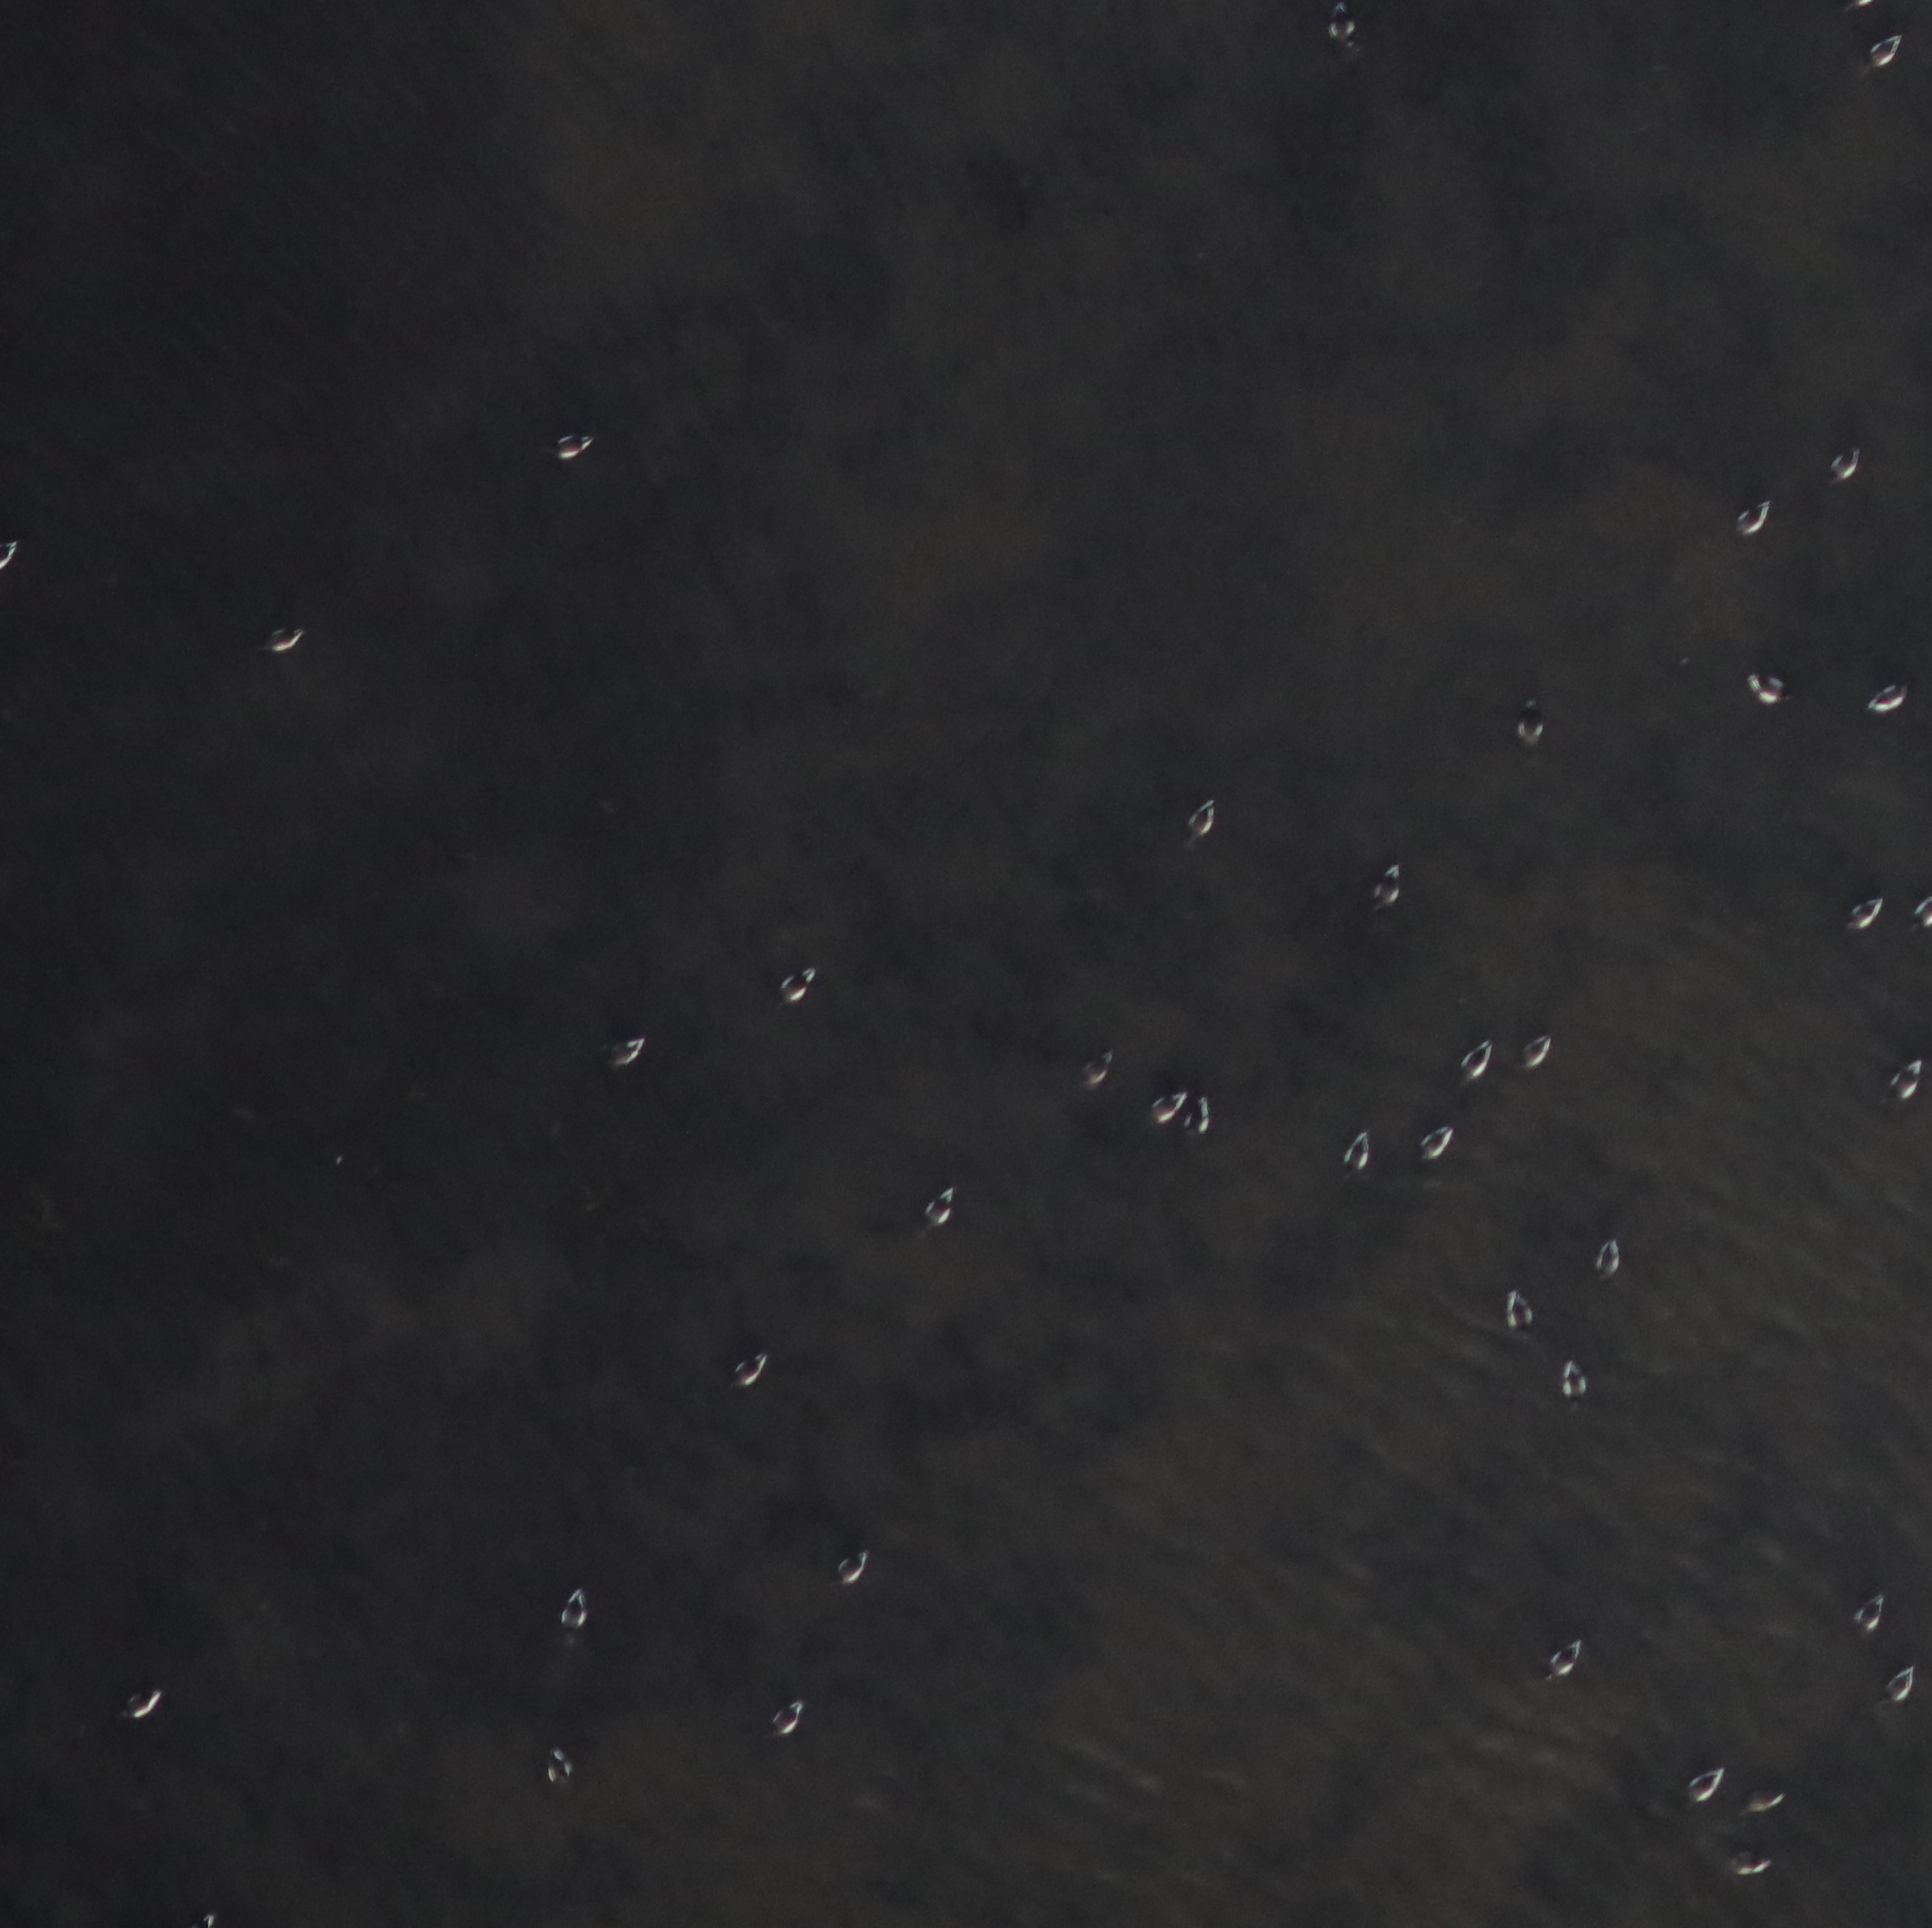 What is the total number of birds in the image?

39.